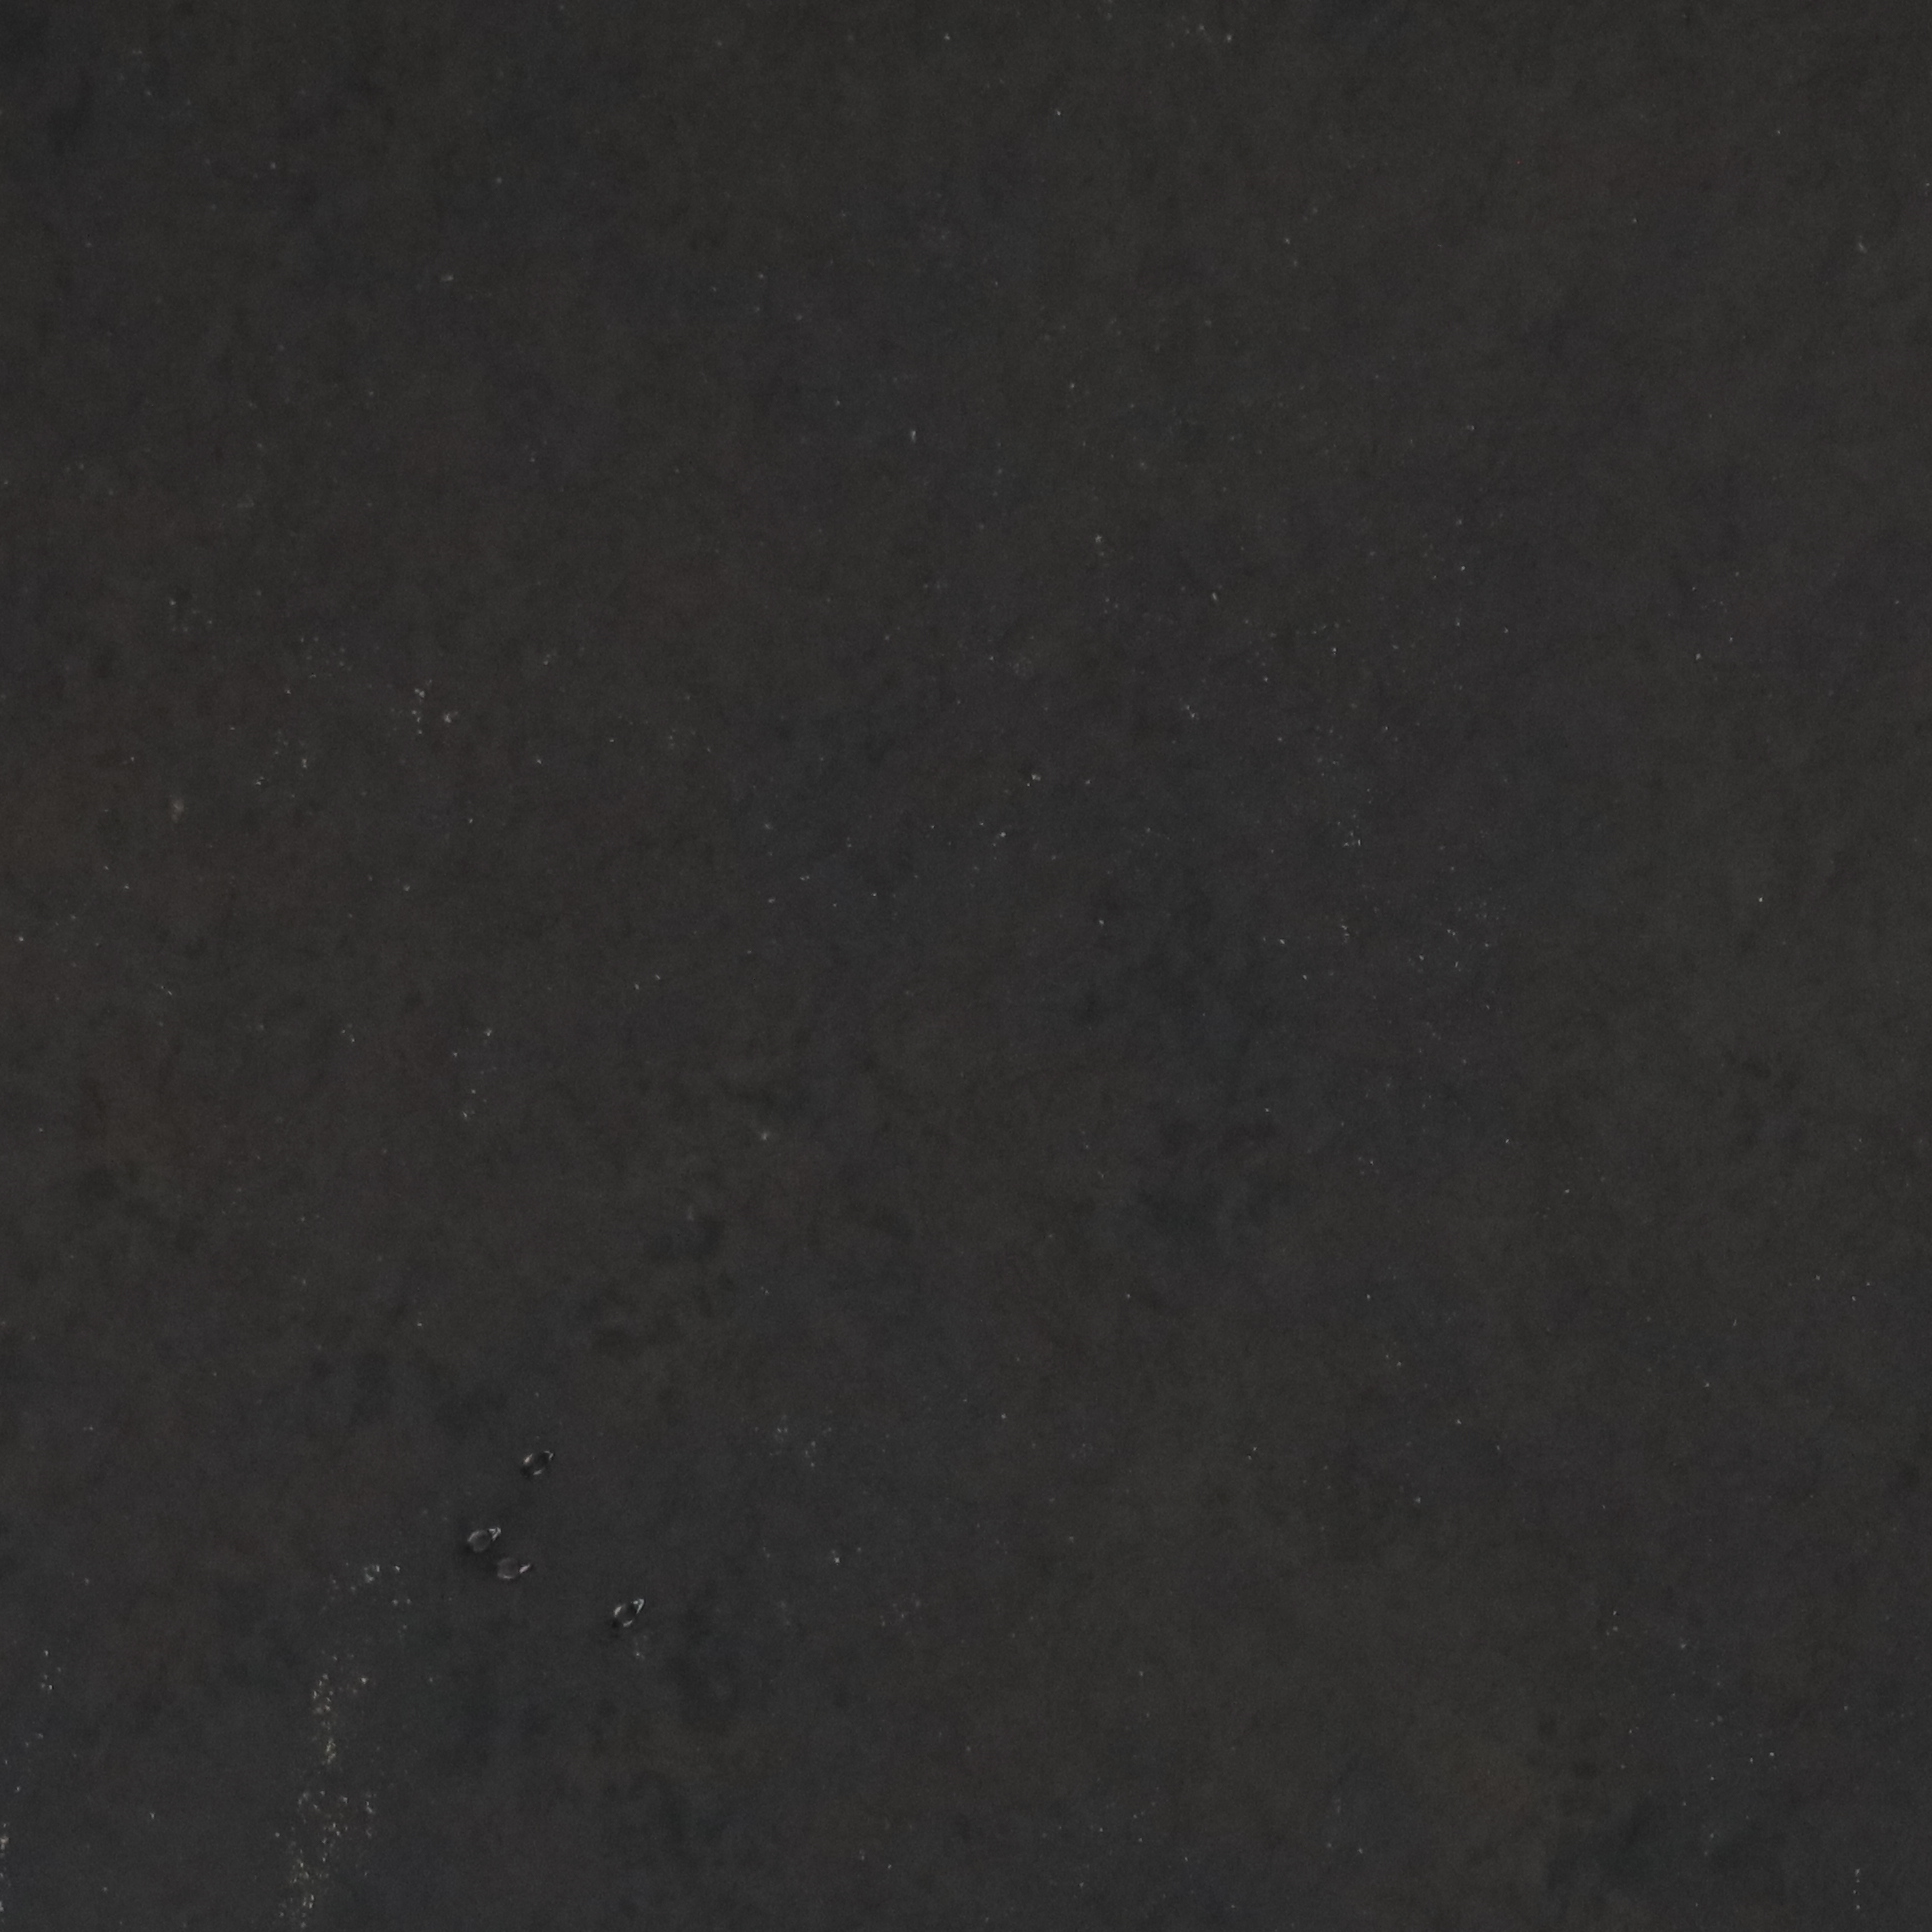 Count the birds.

4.